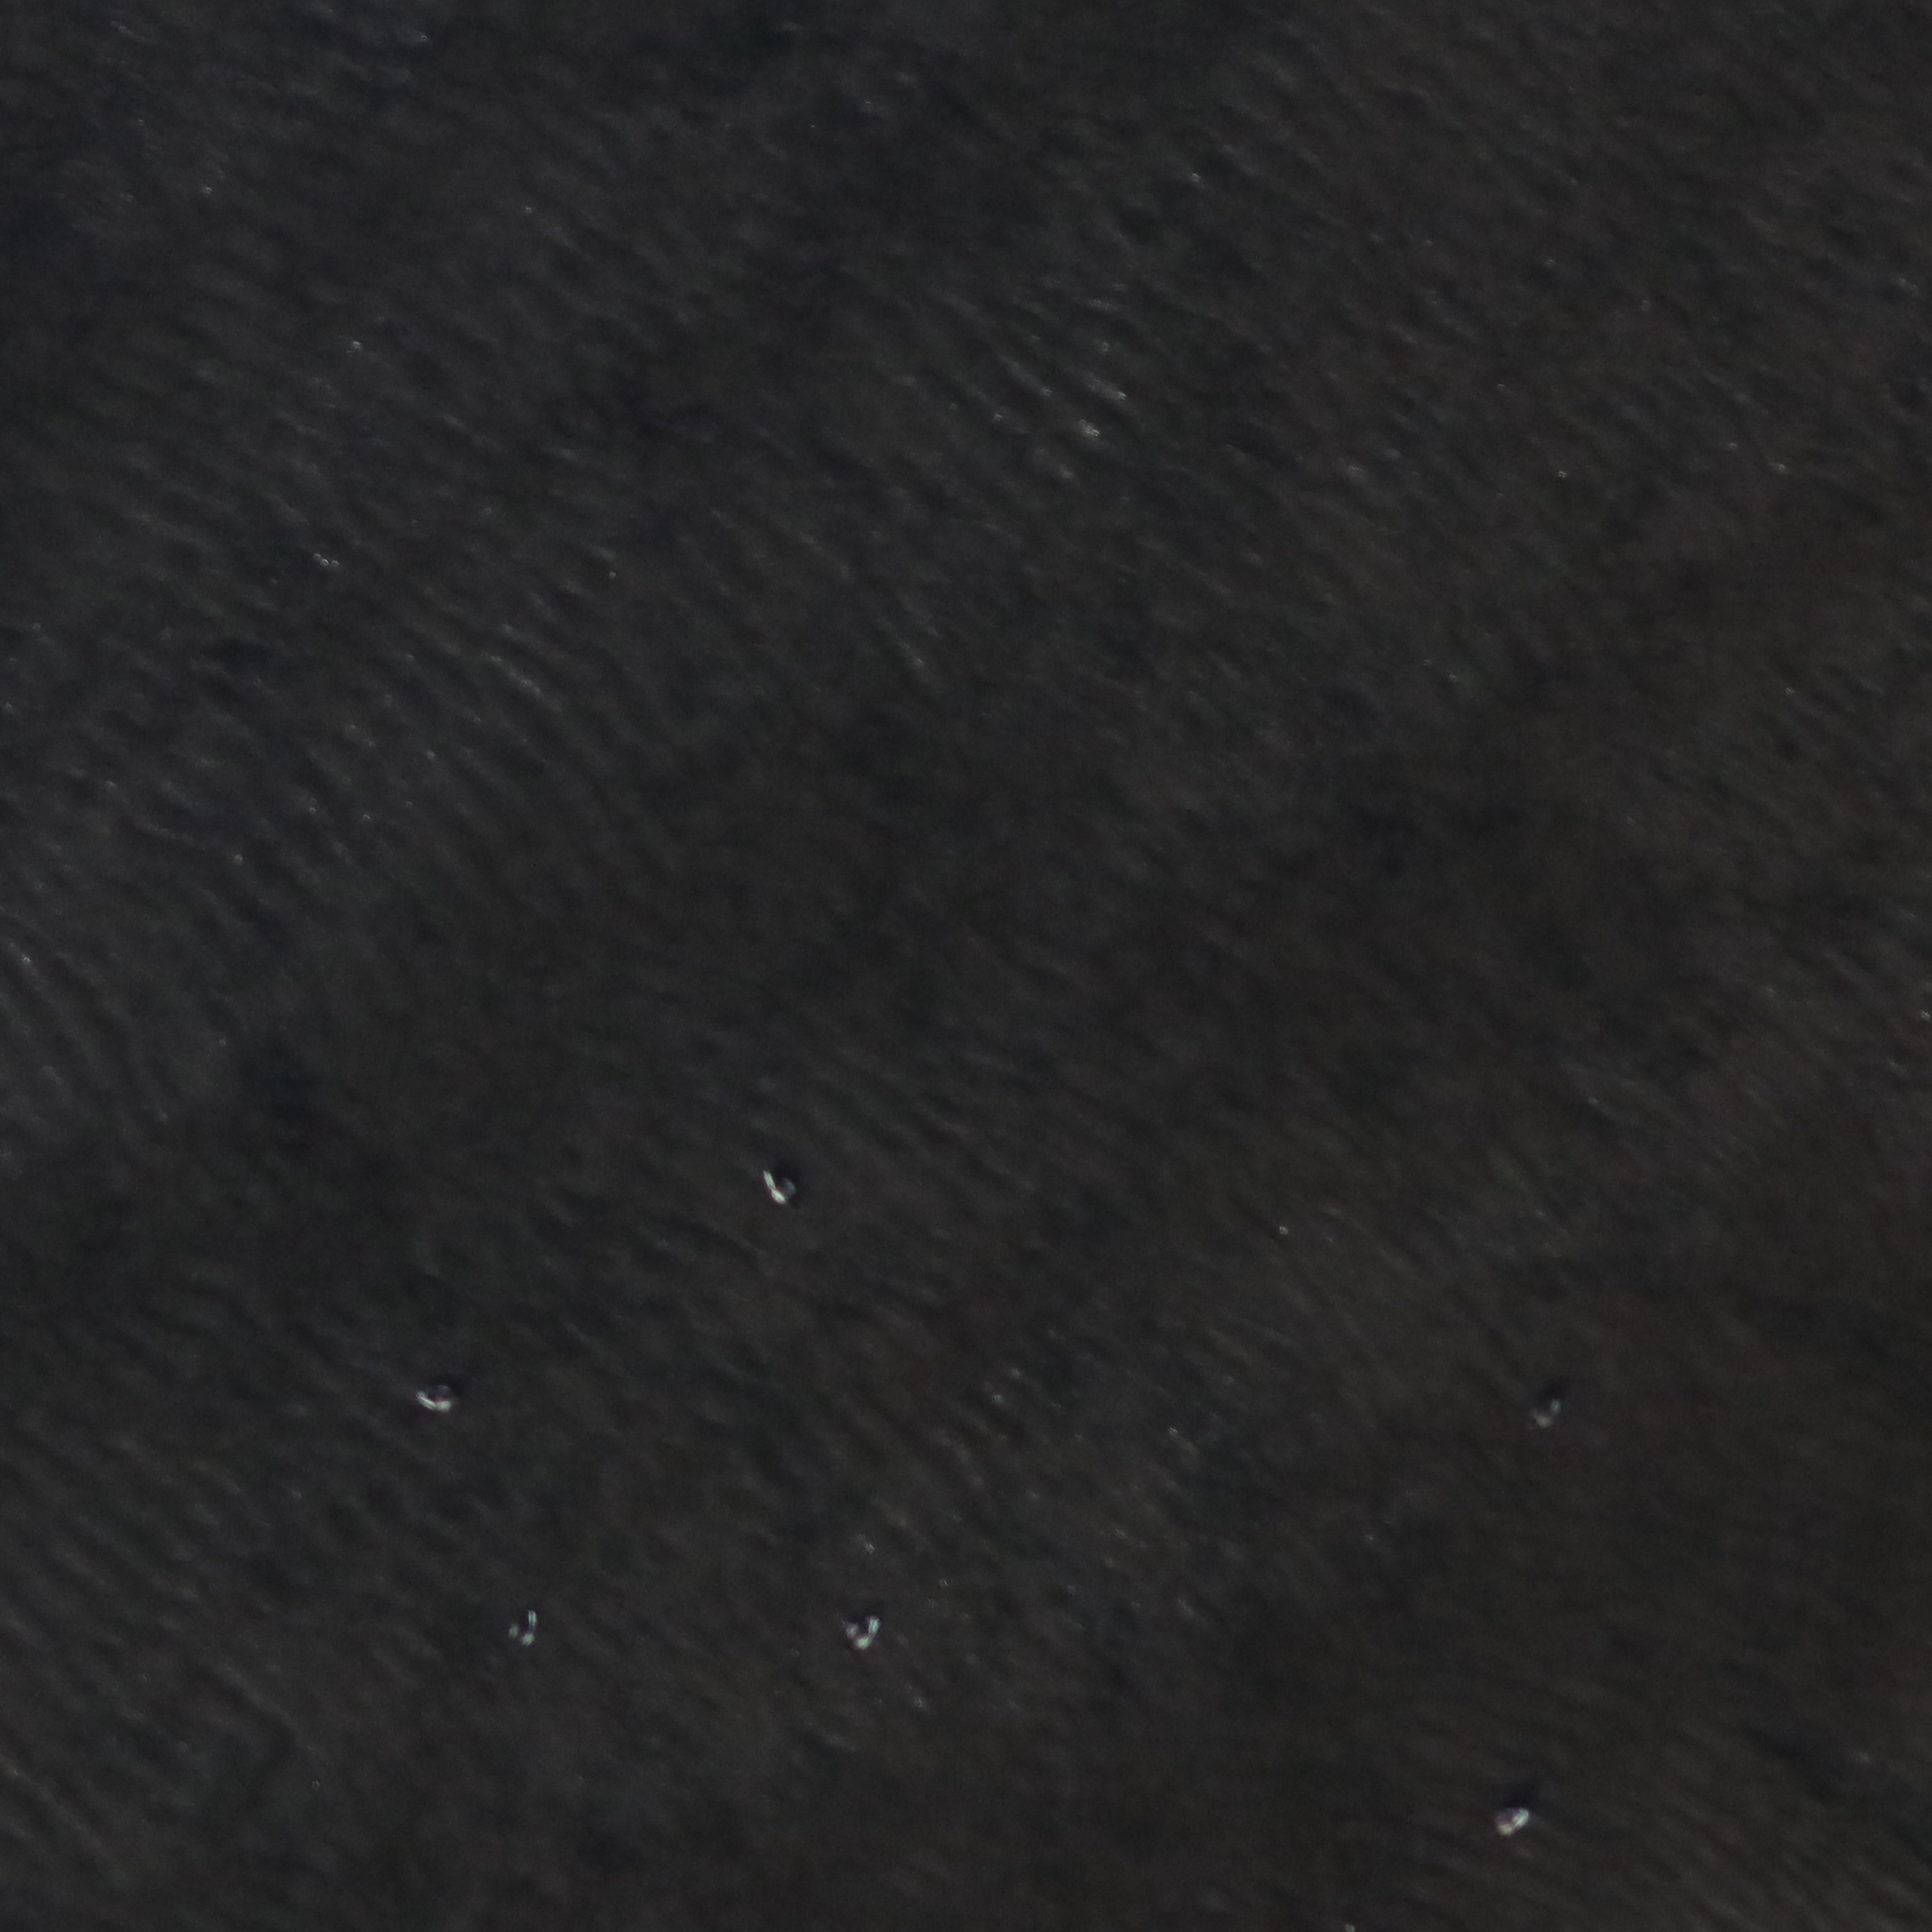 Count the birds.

6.